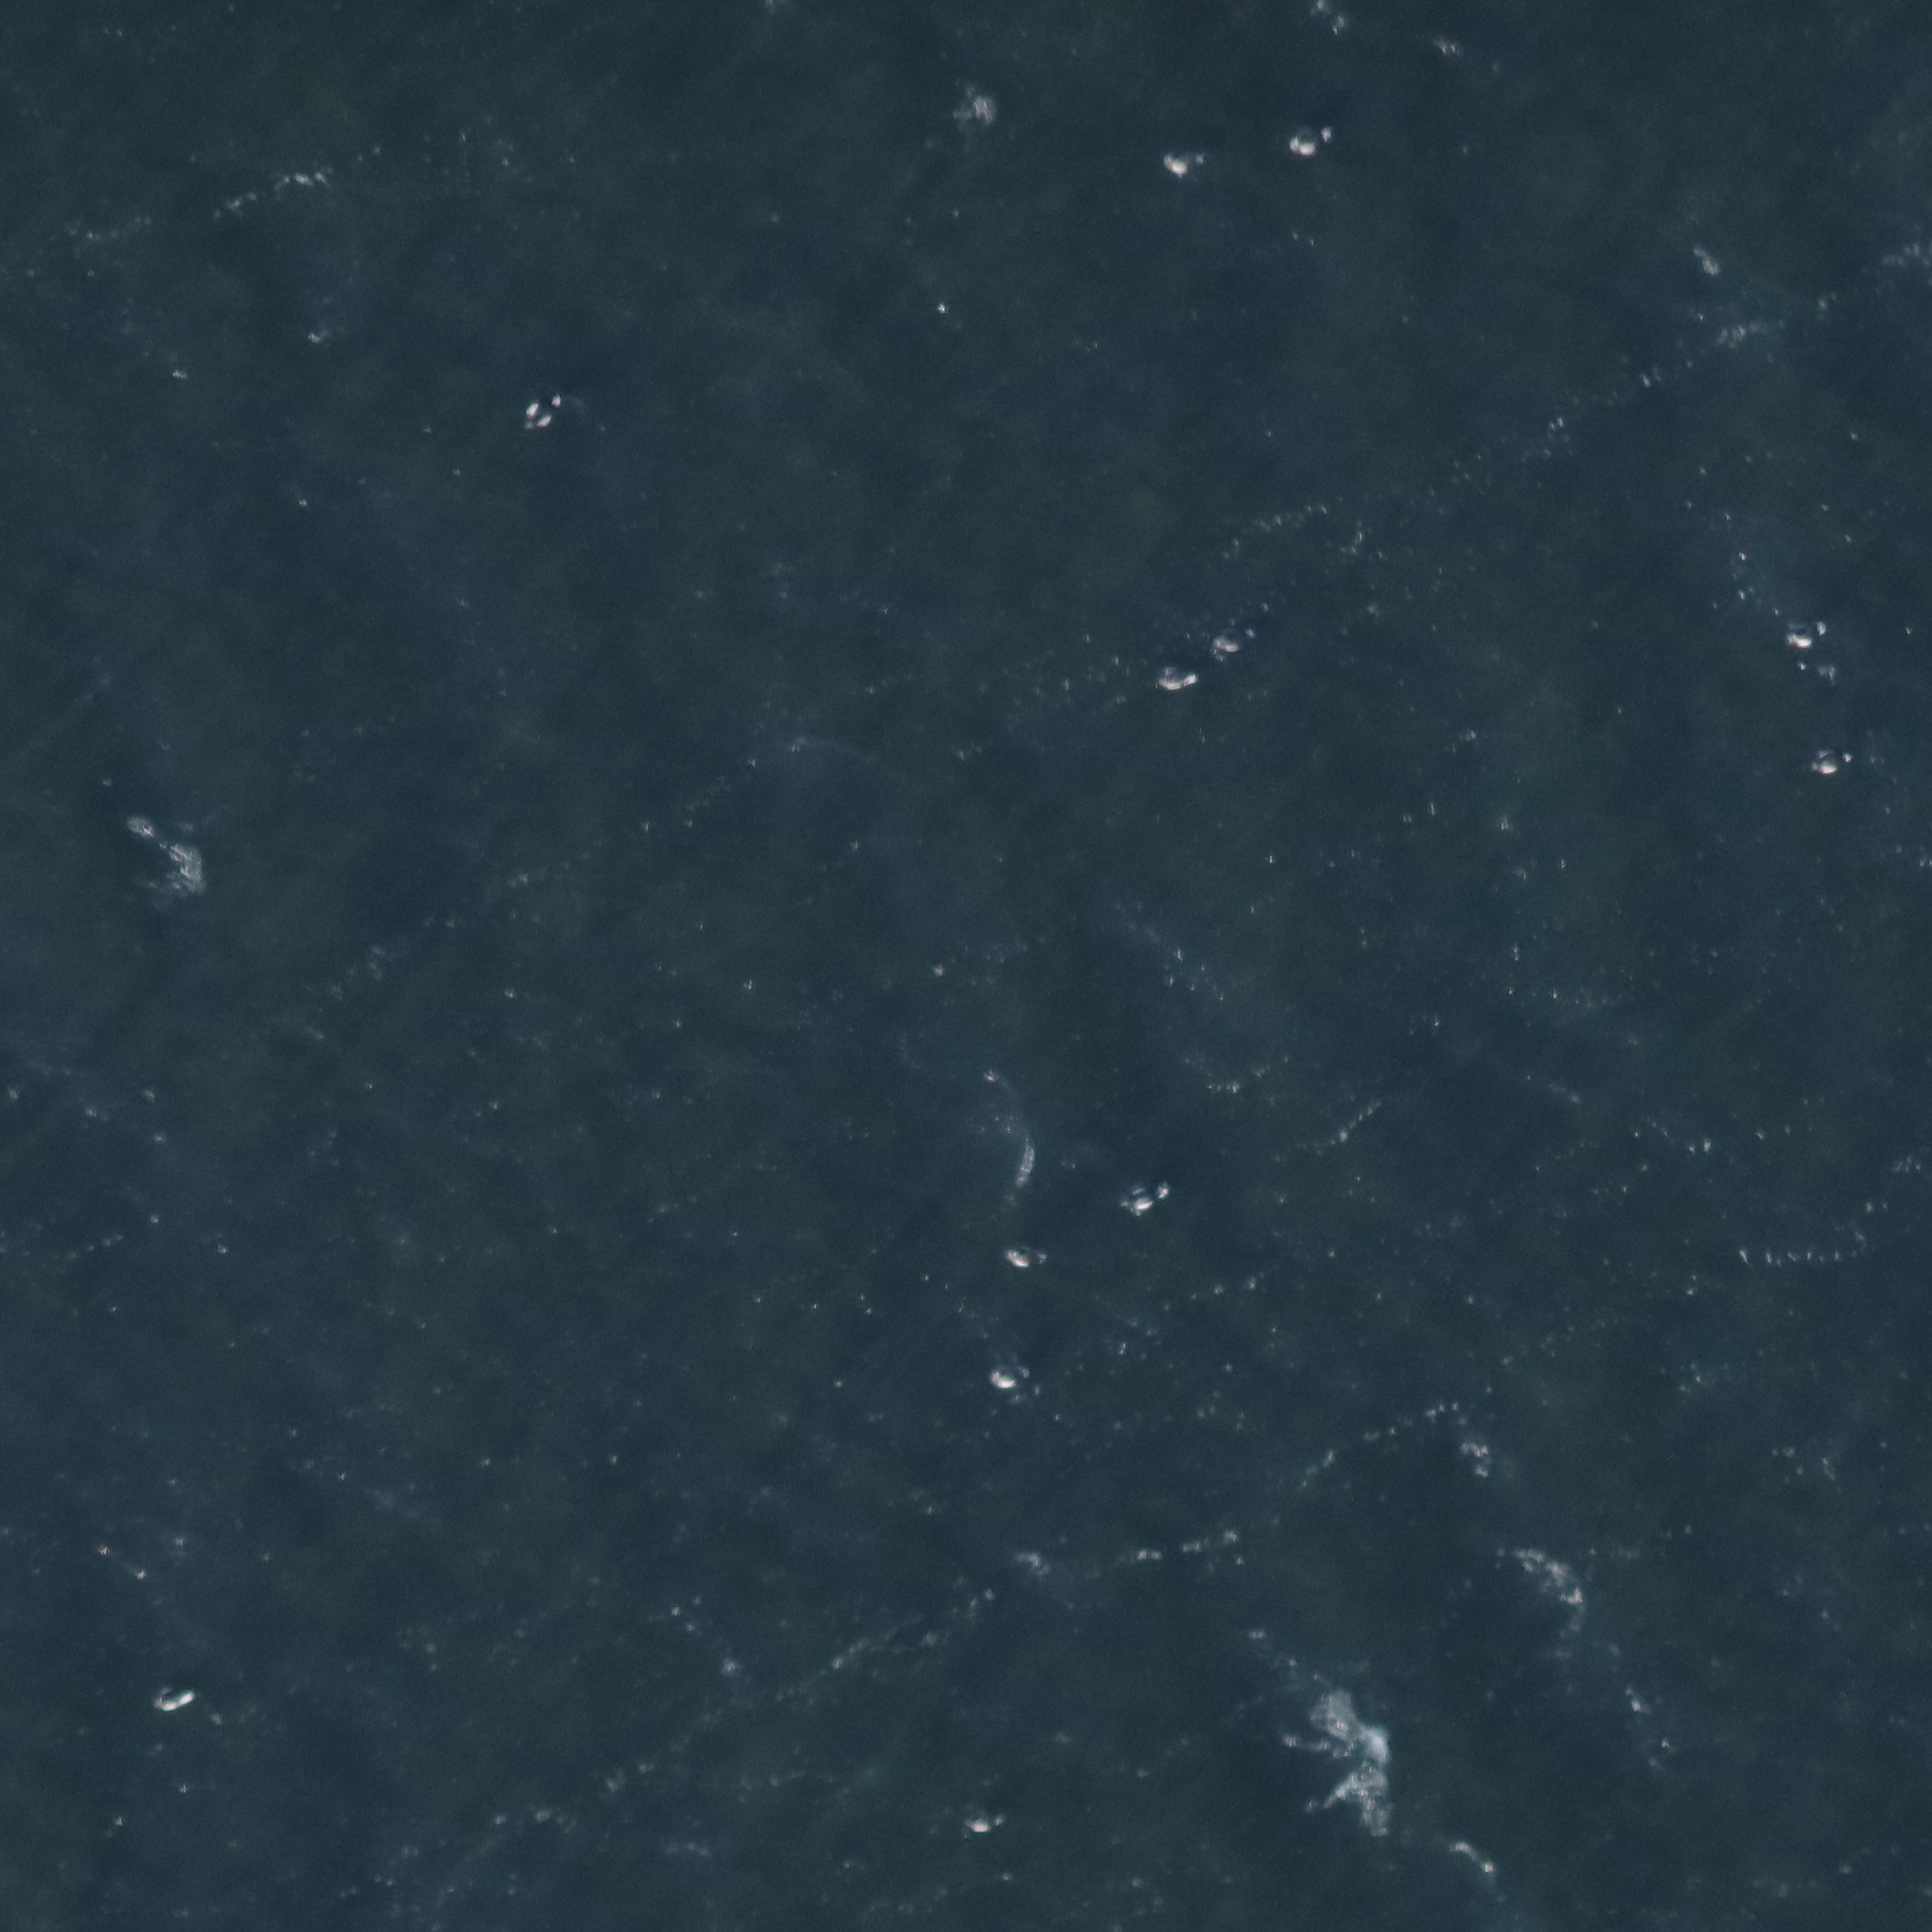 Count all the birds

12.